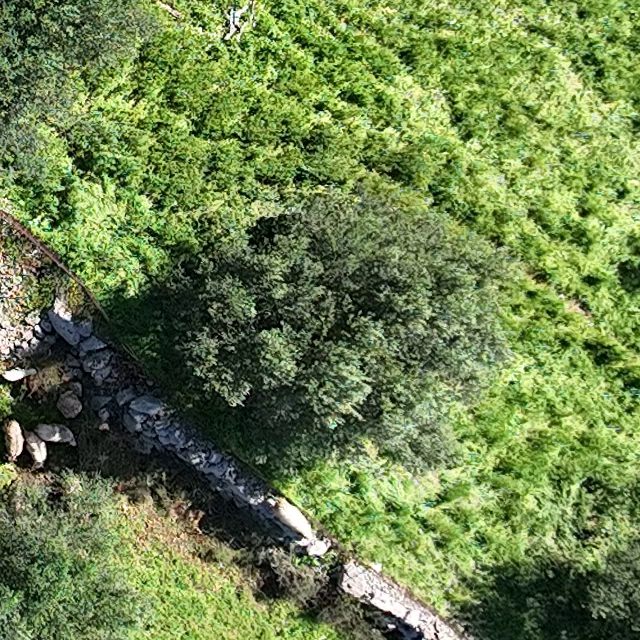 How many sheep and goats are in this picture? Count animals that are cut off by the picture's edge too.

4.